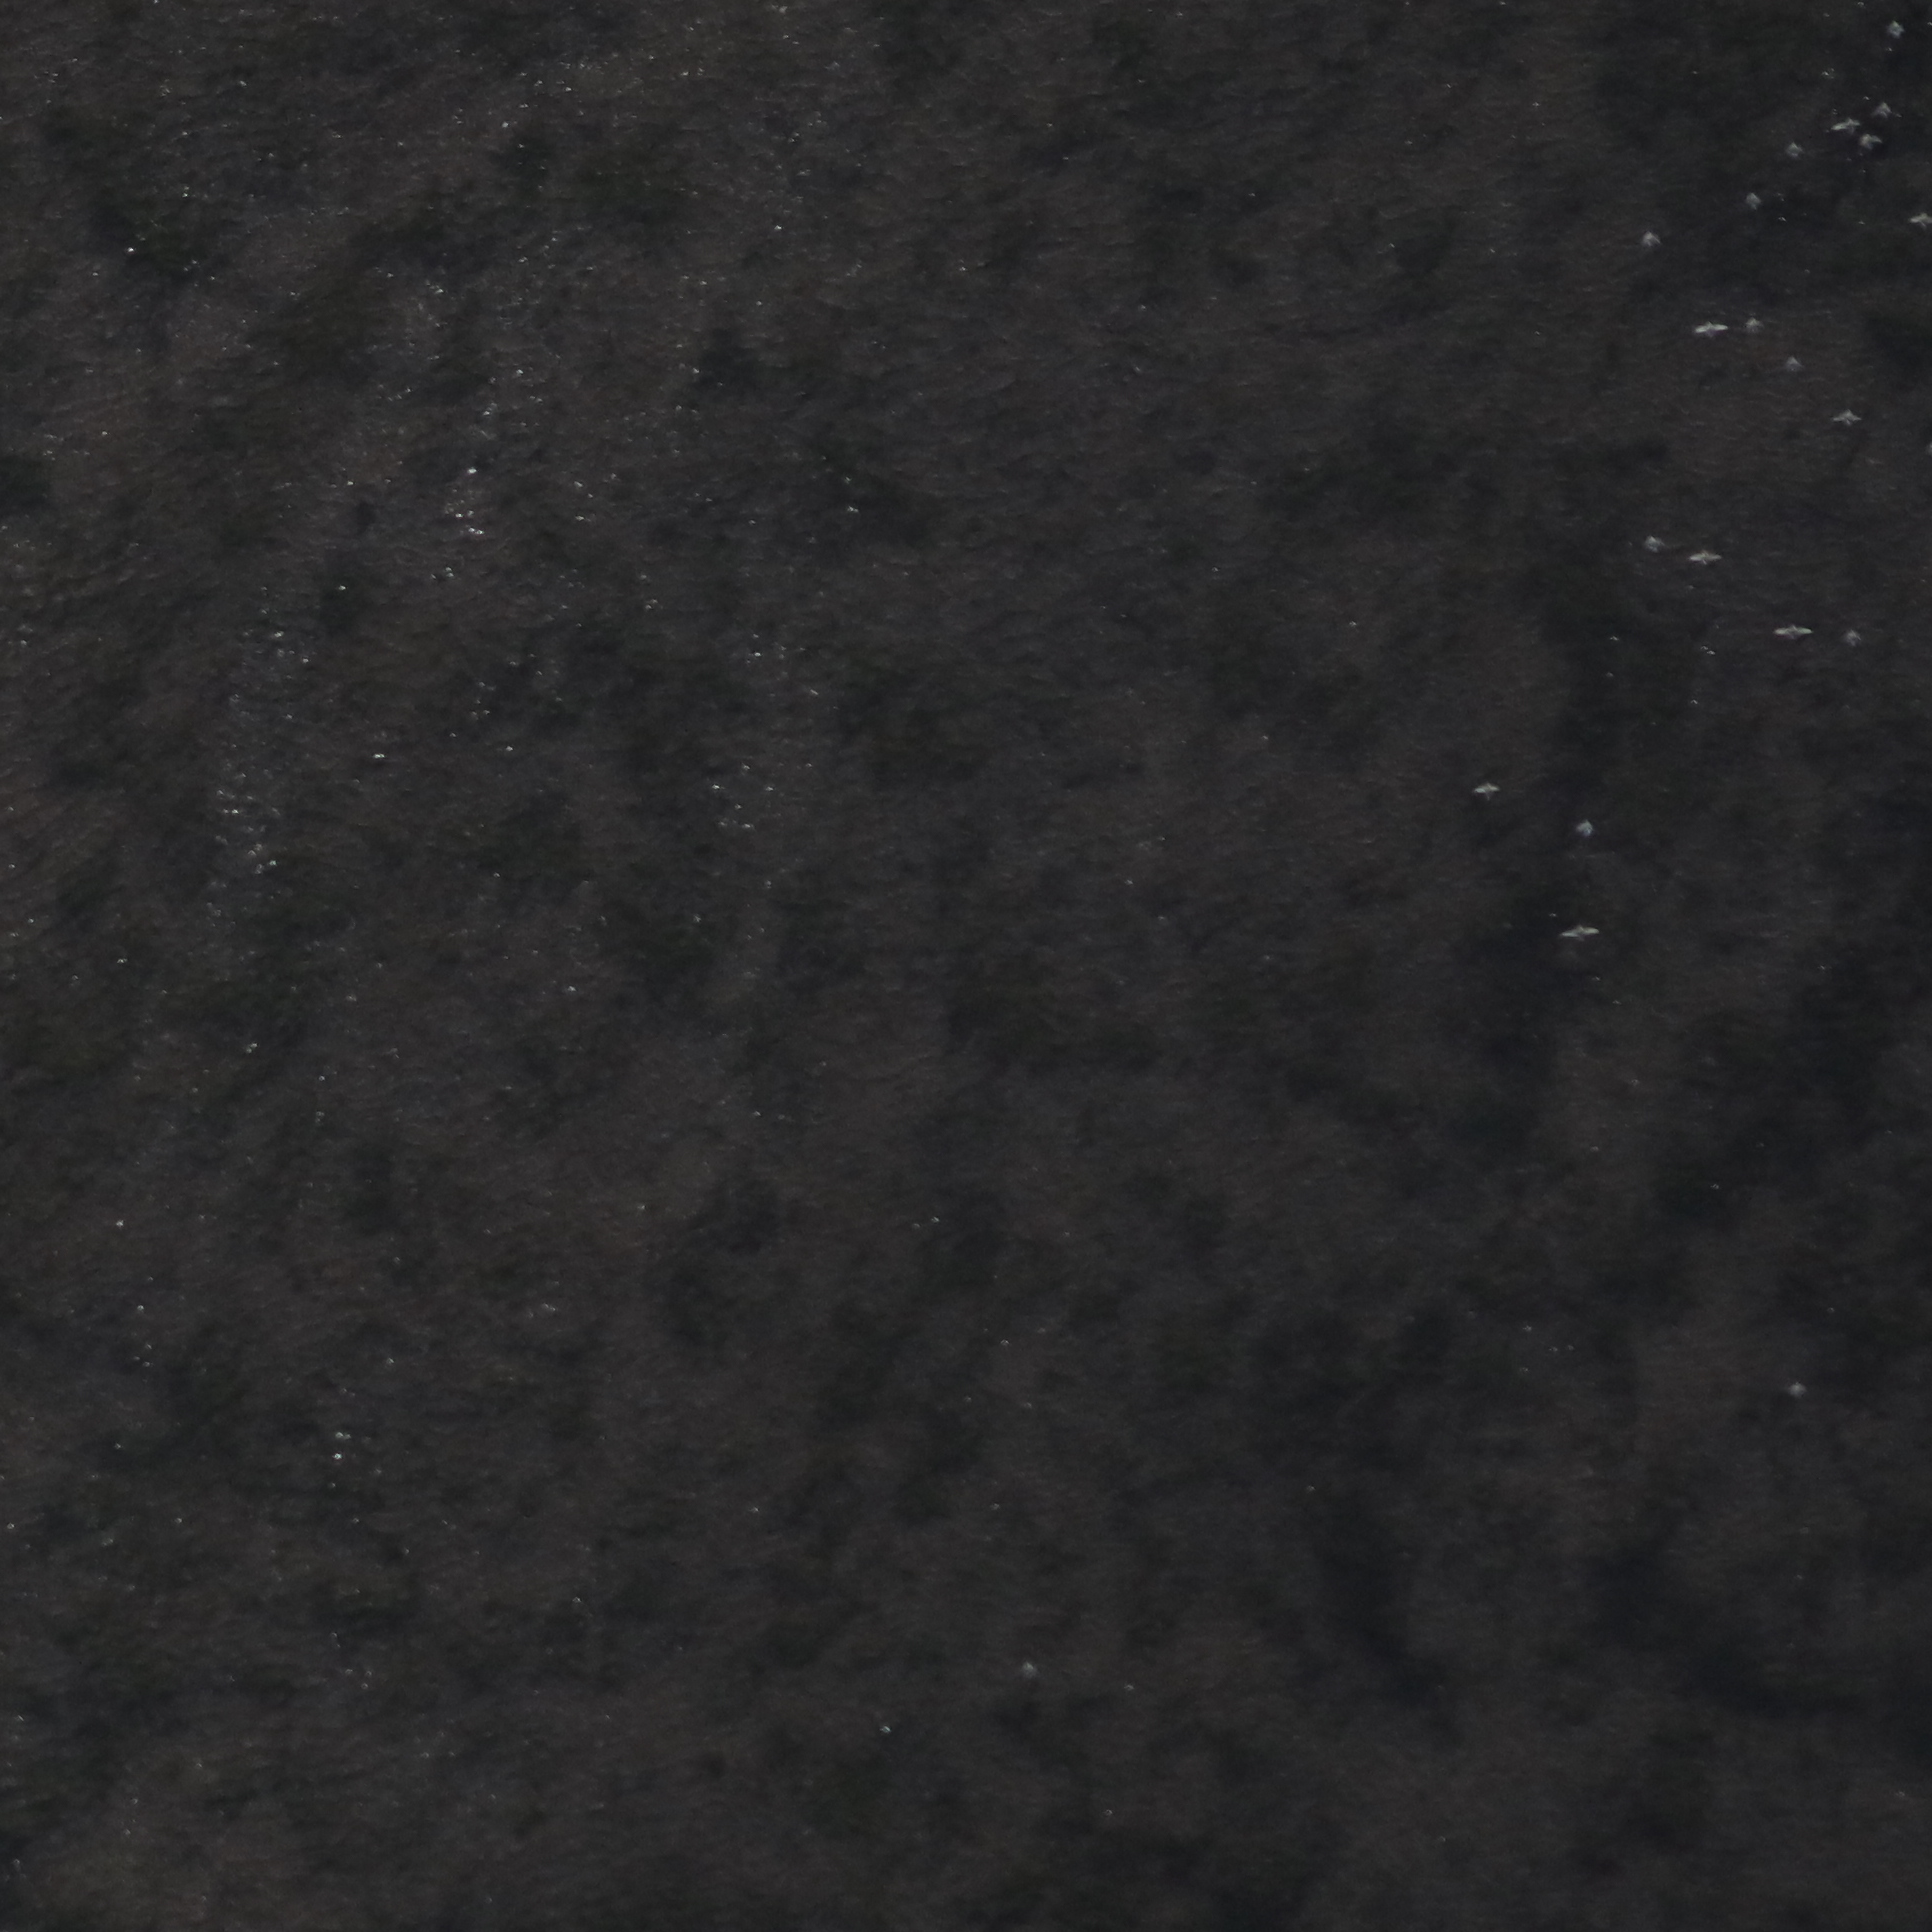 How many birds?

20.